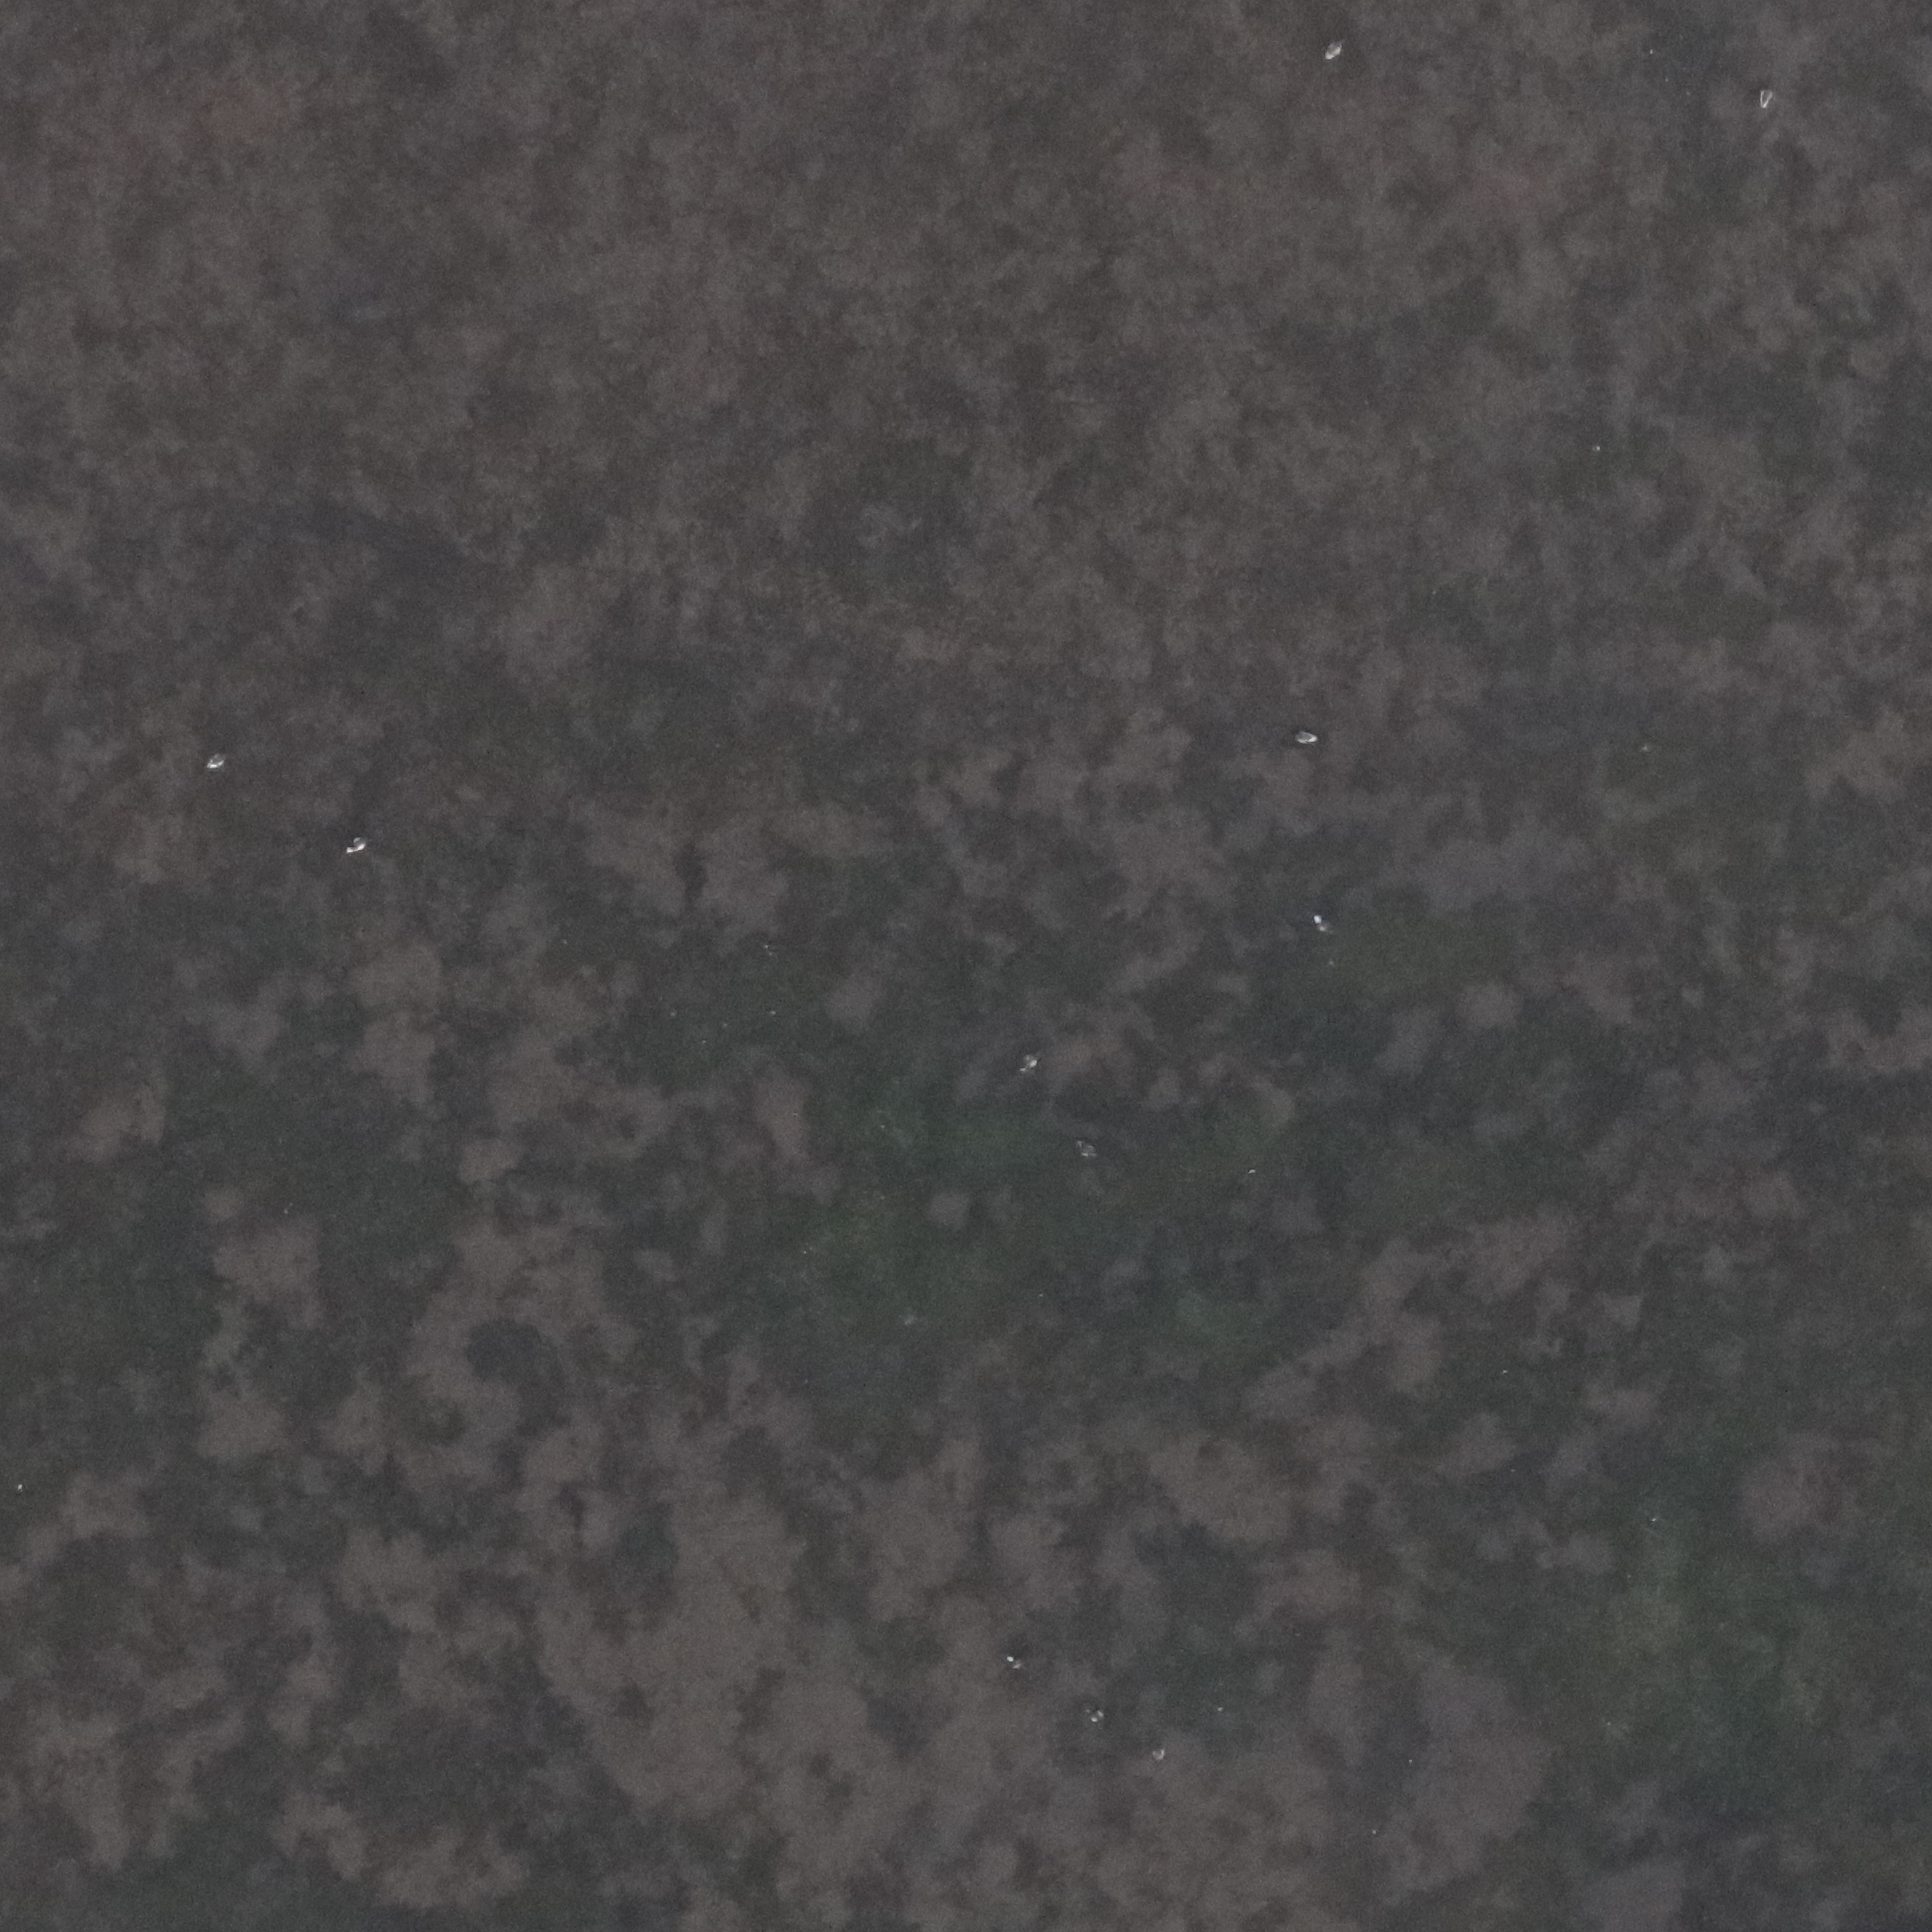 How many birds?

11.